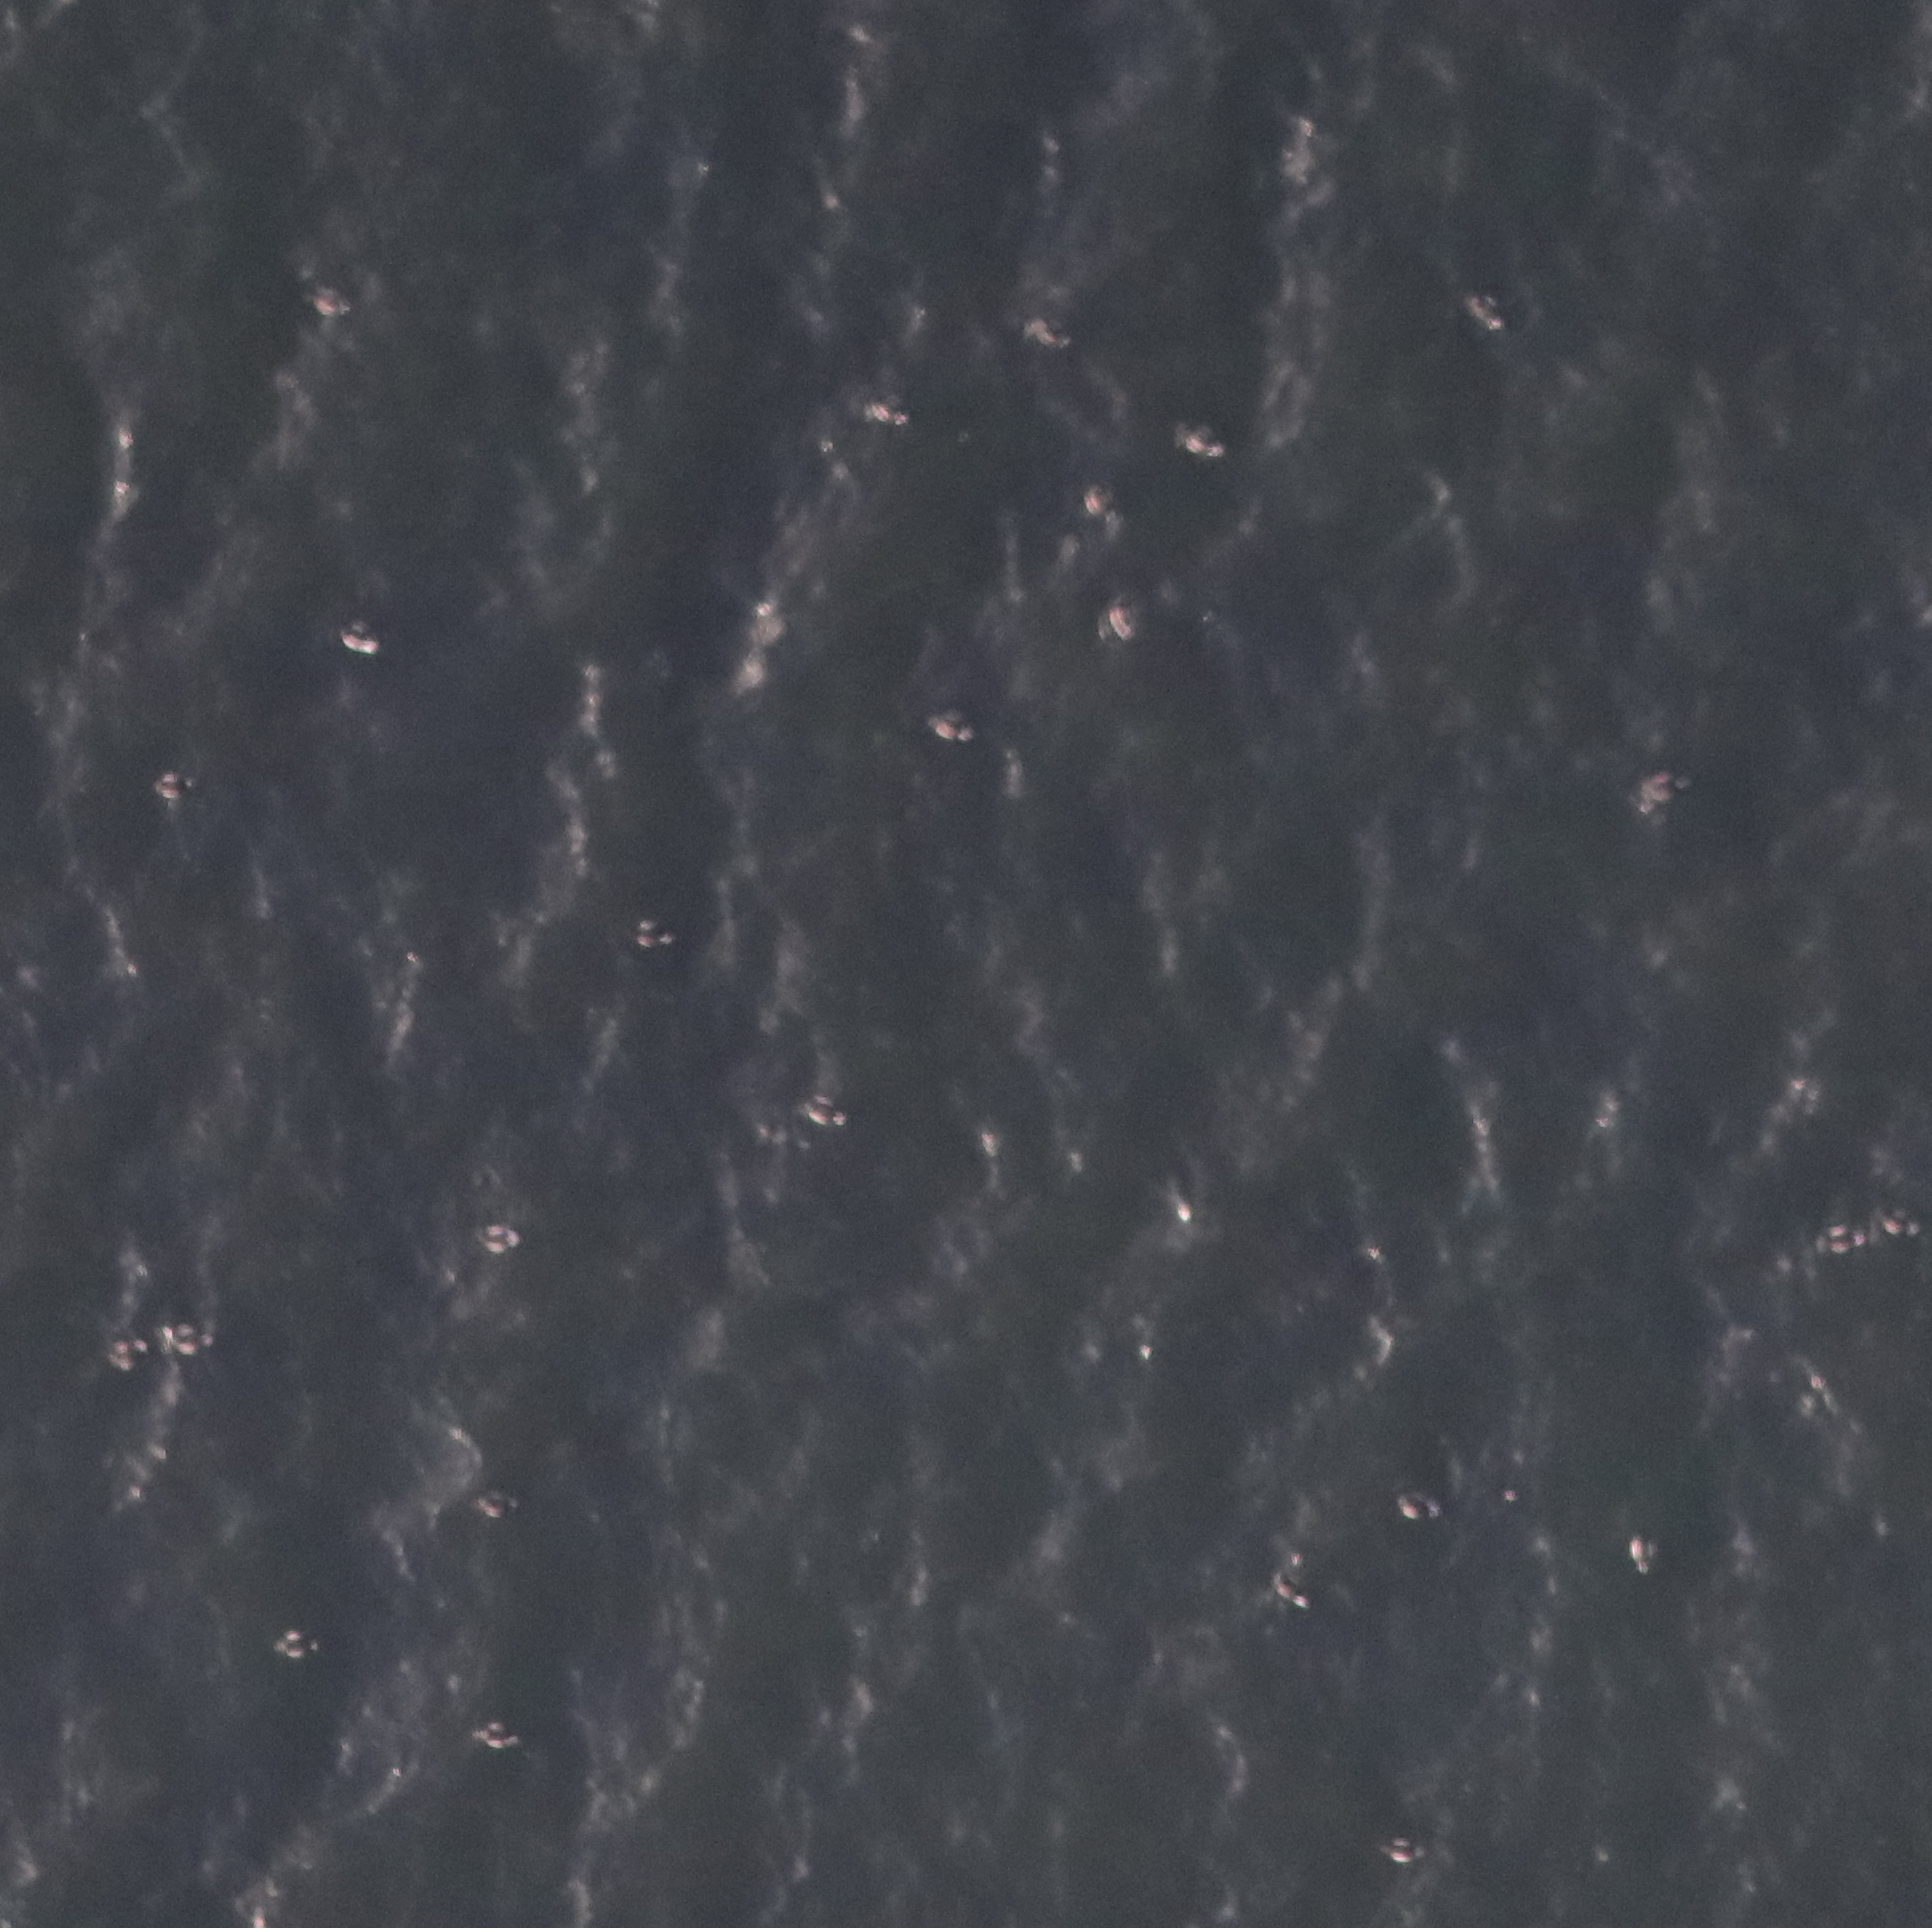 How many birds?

25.